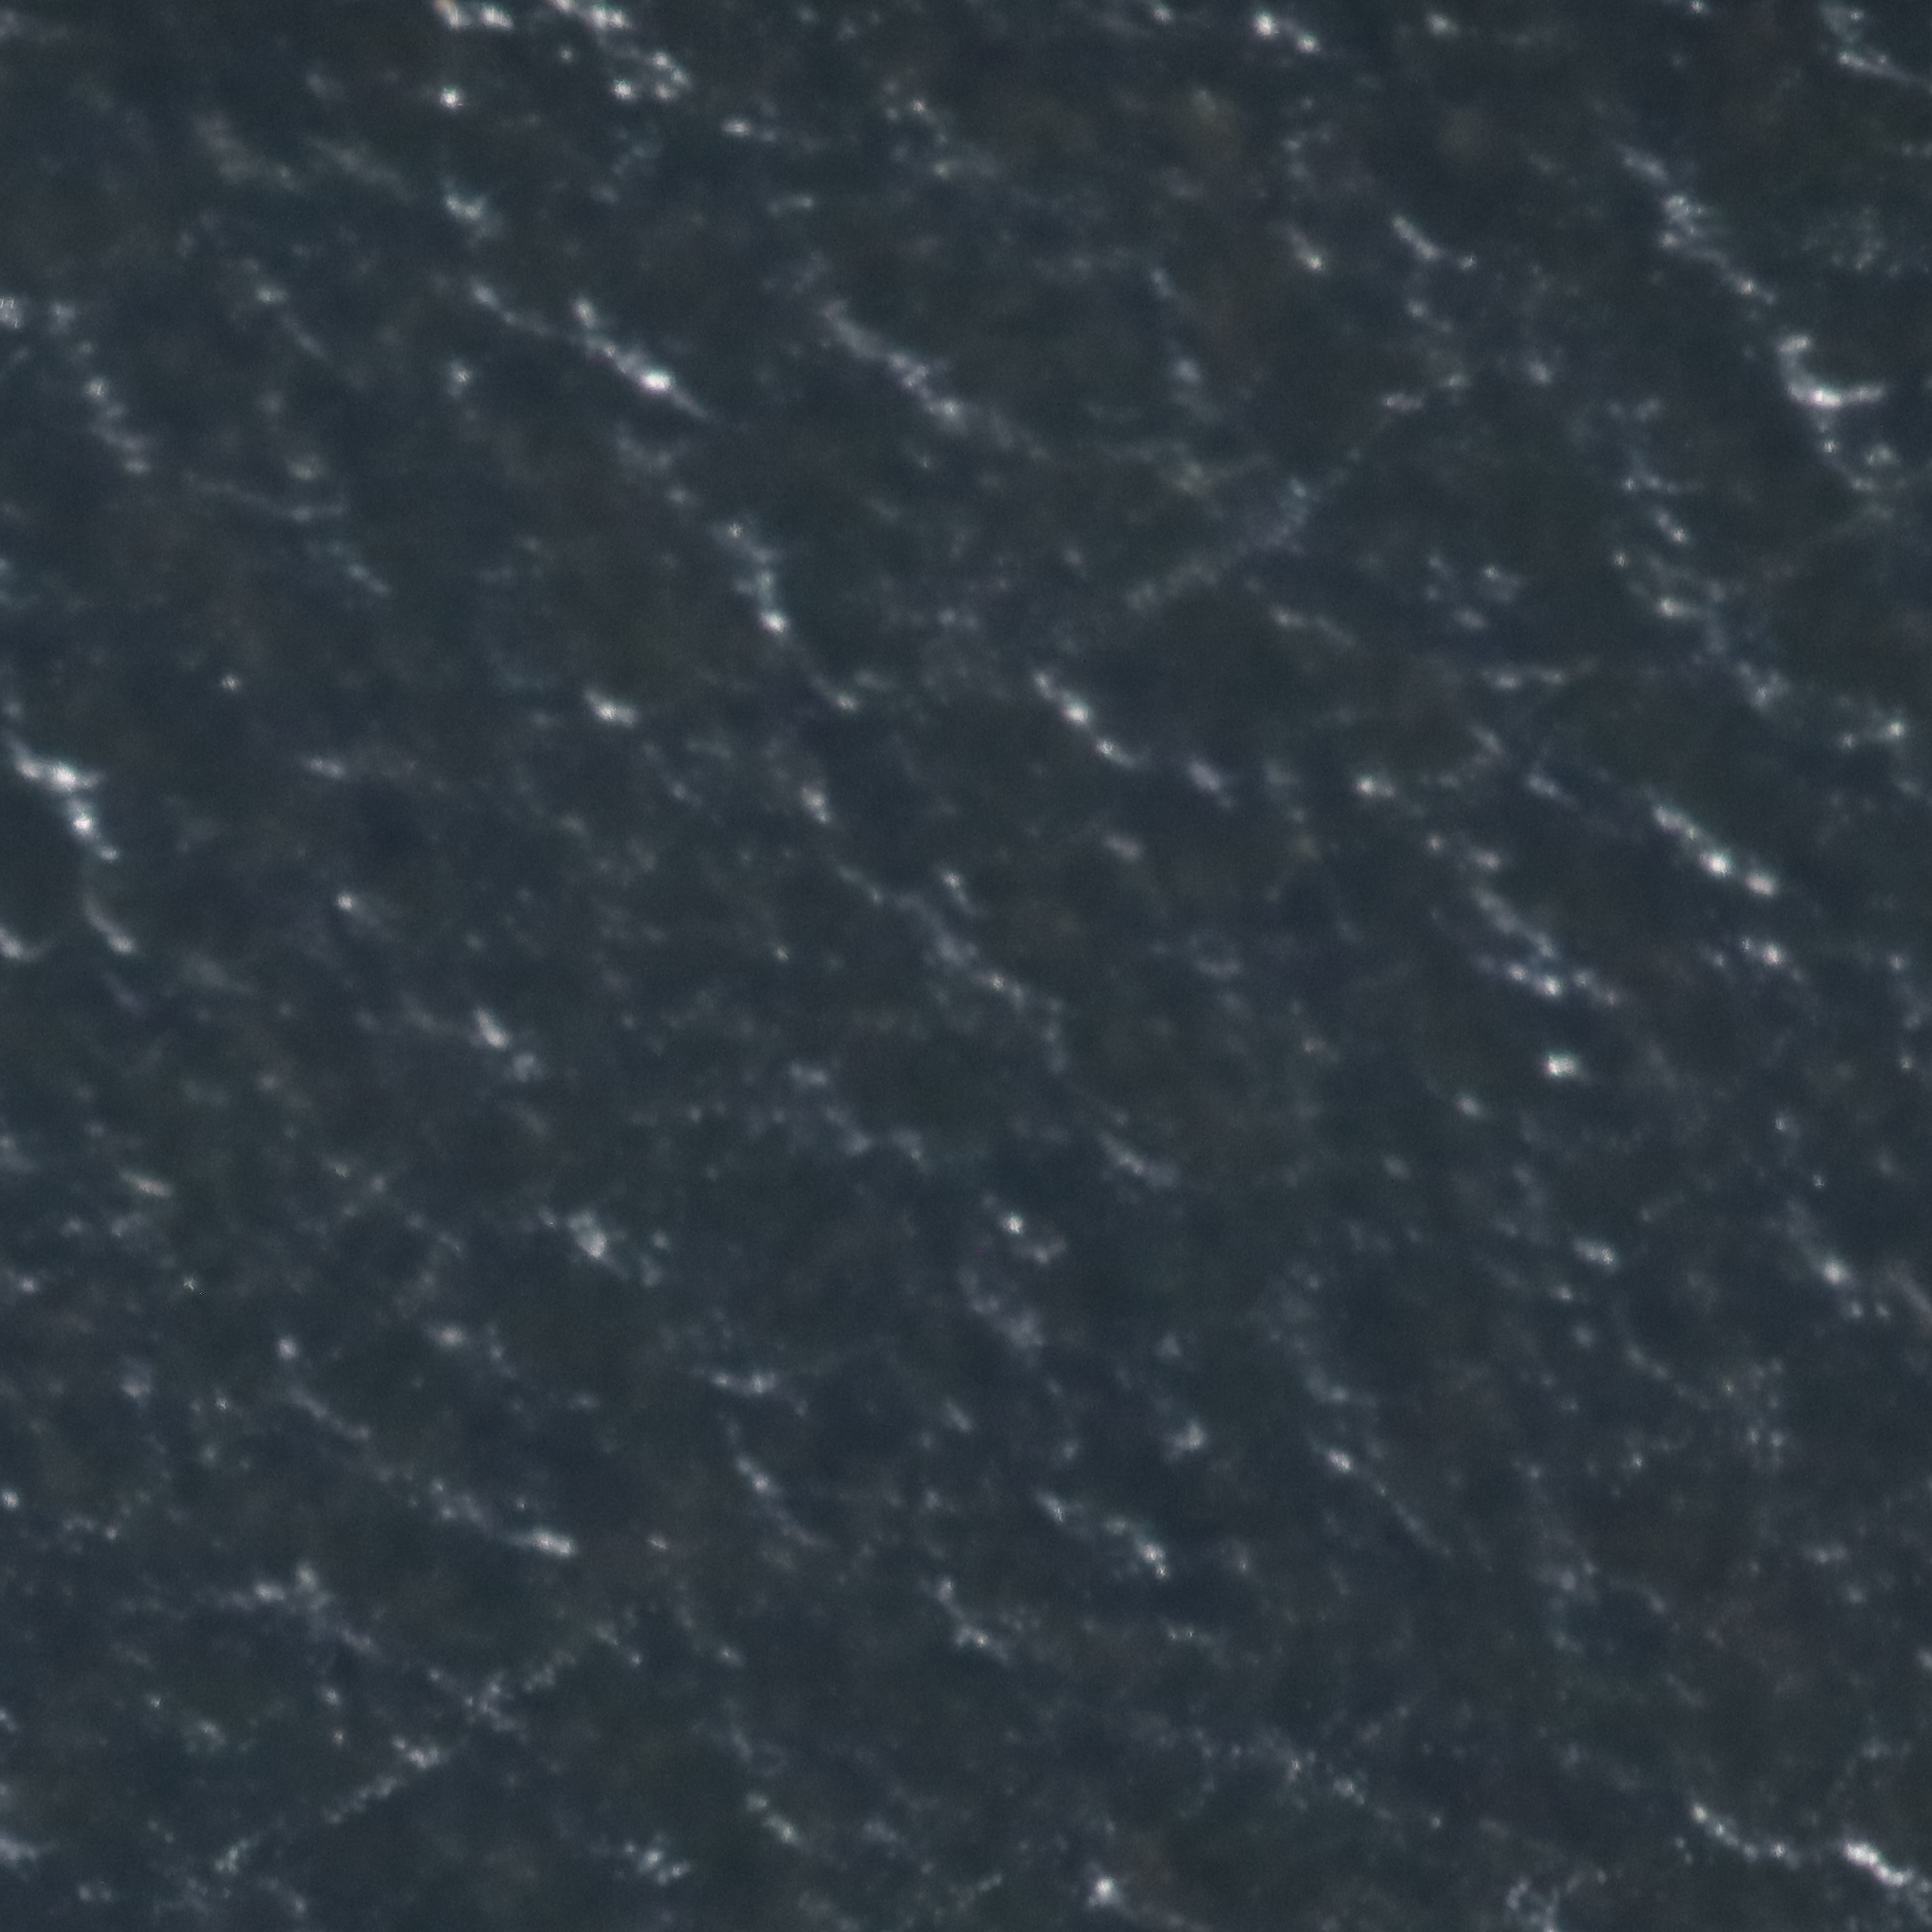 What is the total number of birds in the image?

0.